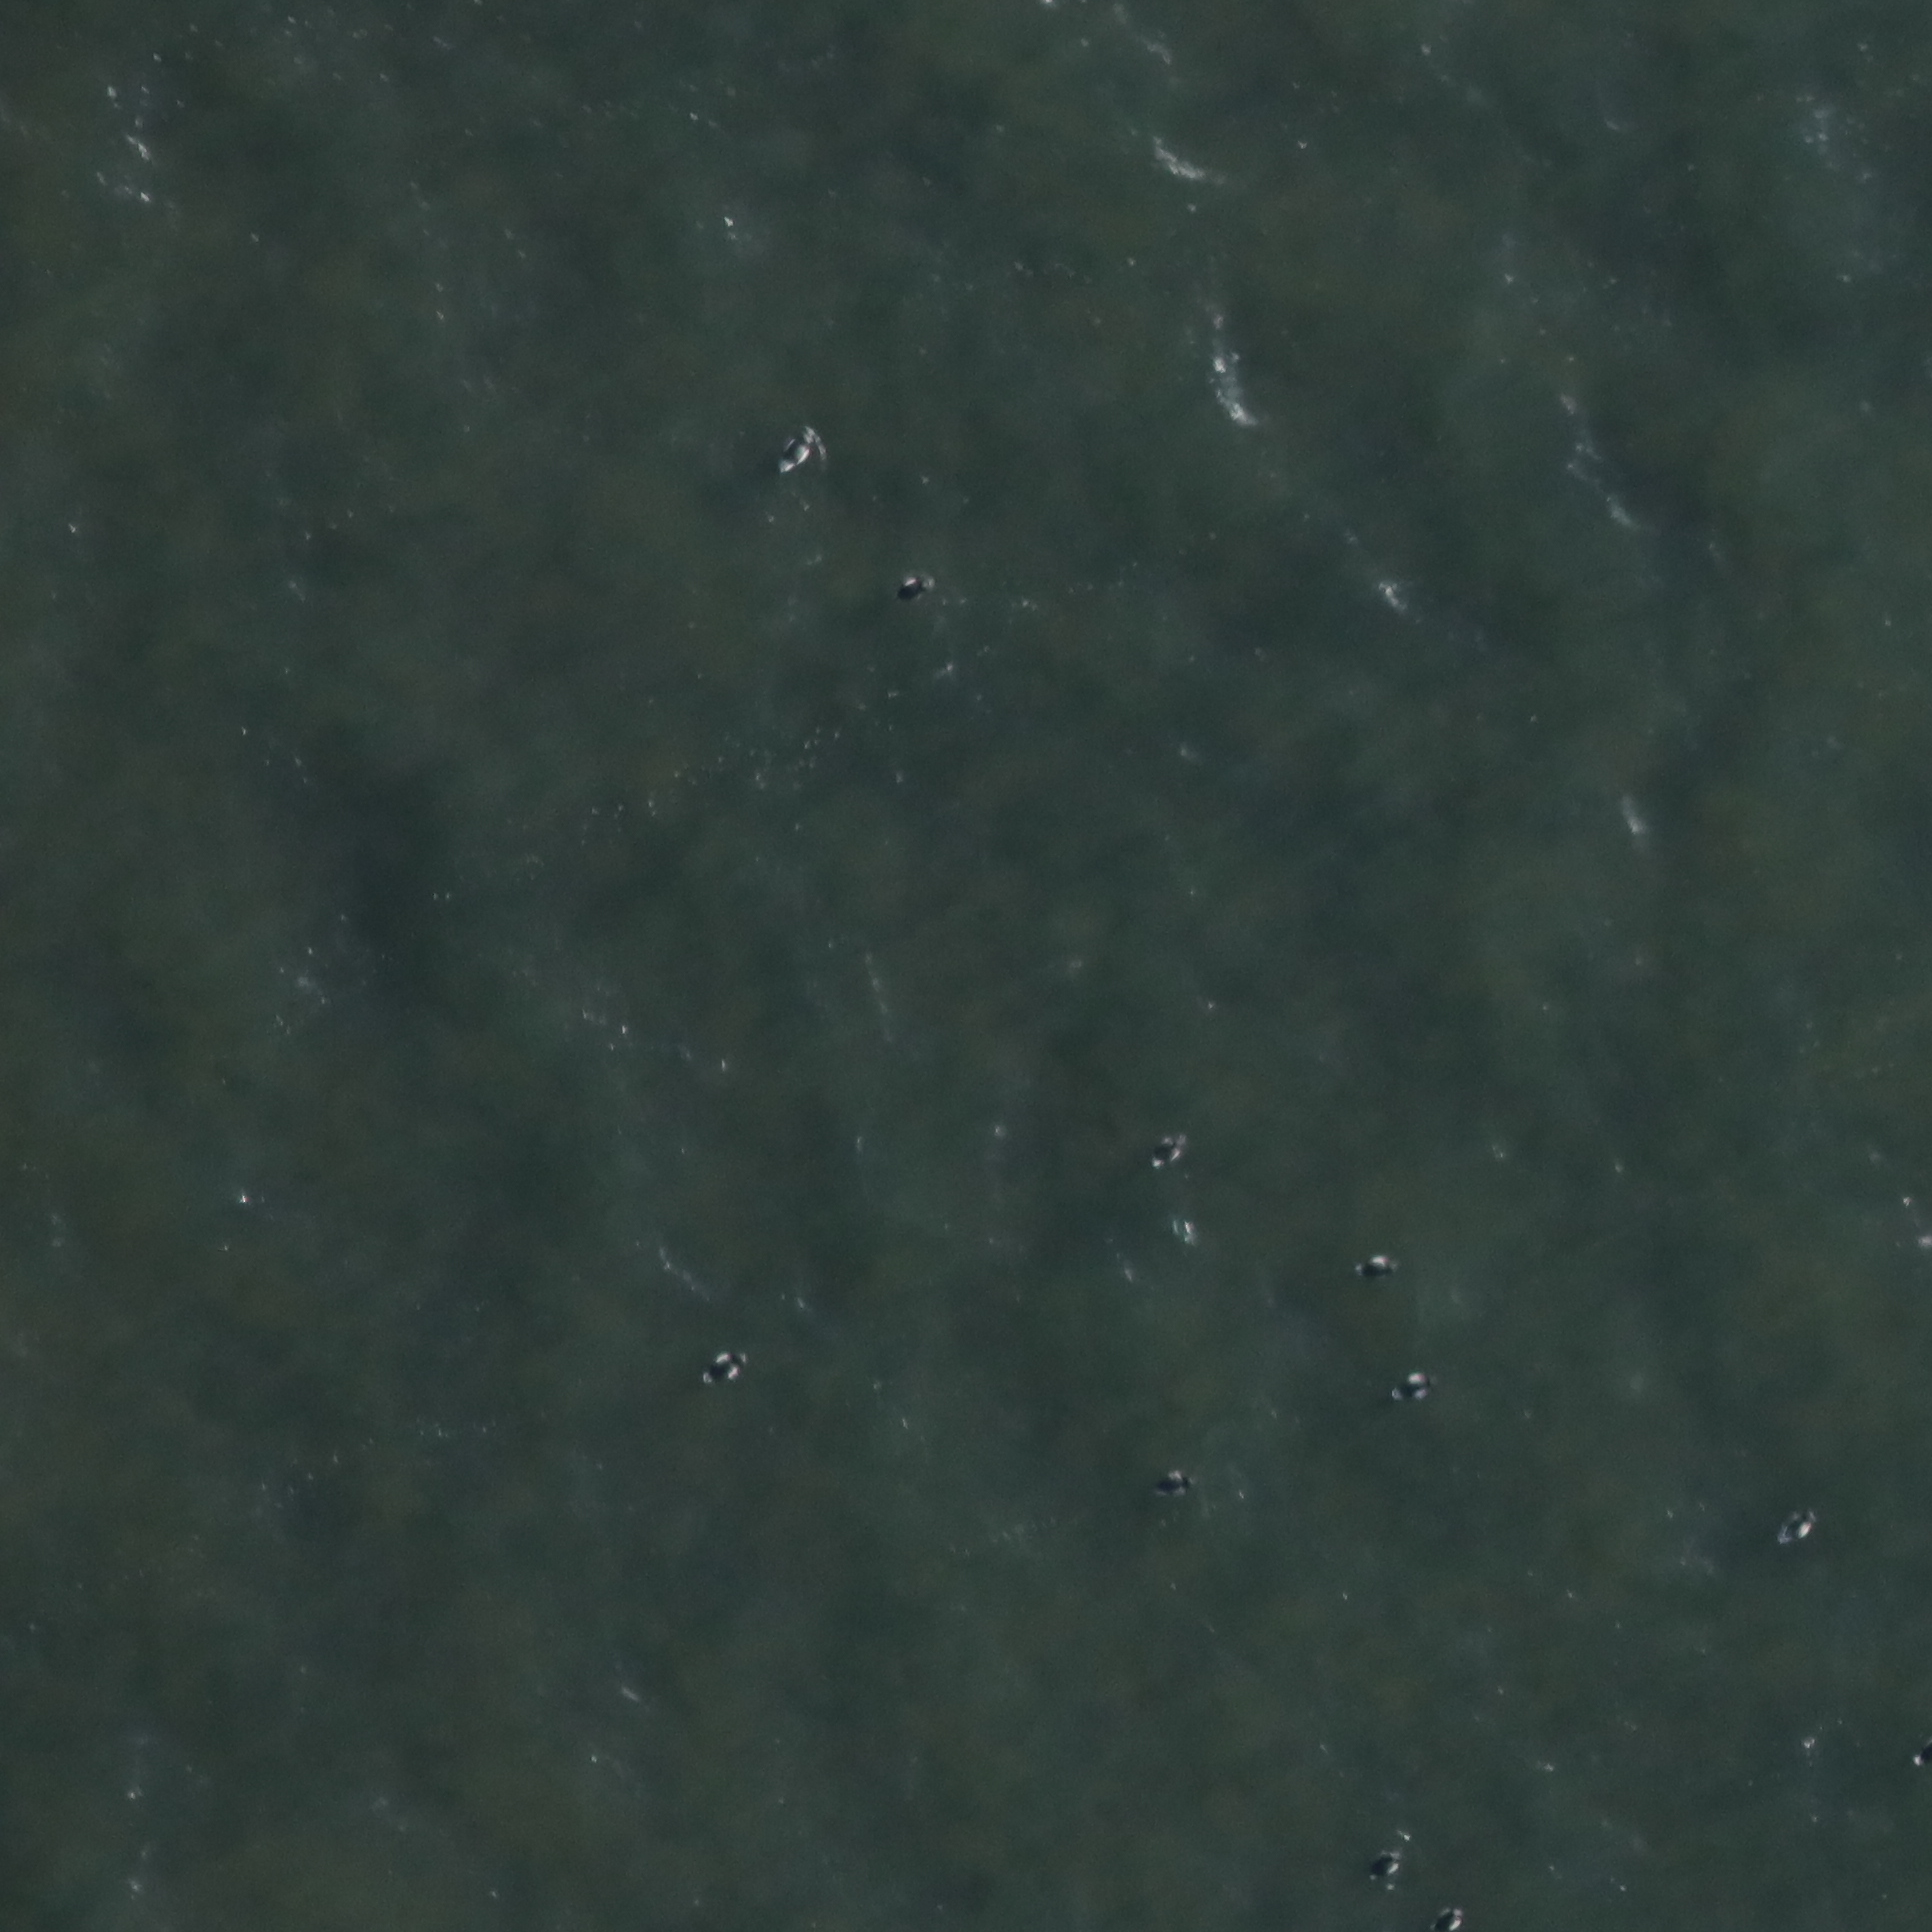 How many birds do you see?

10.